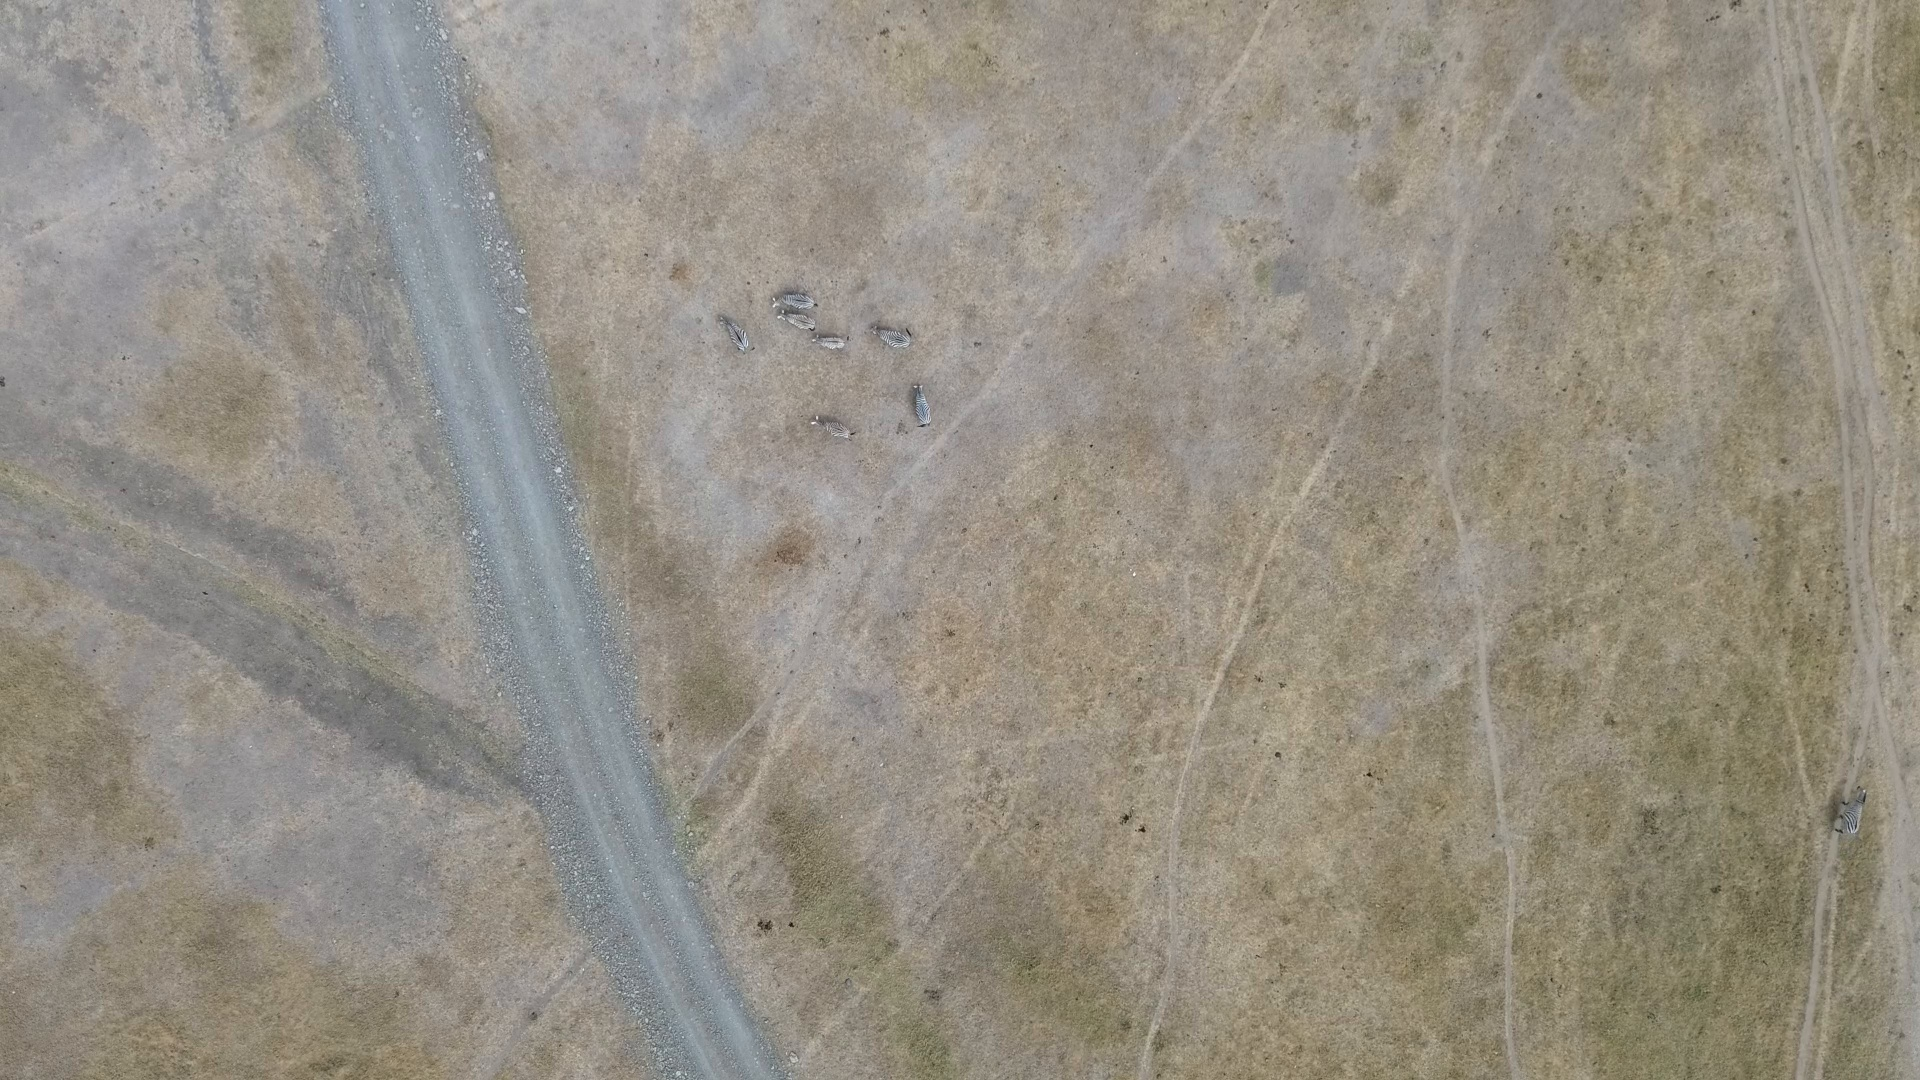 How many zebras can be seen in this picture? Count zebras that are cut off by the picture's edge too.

8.